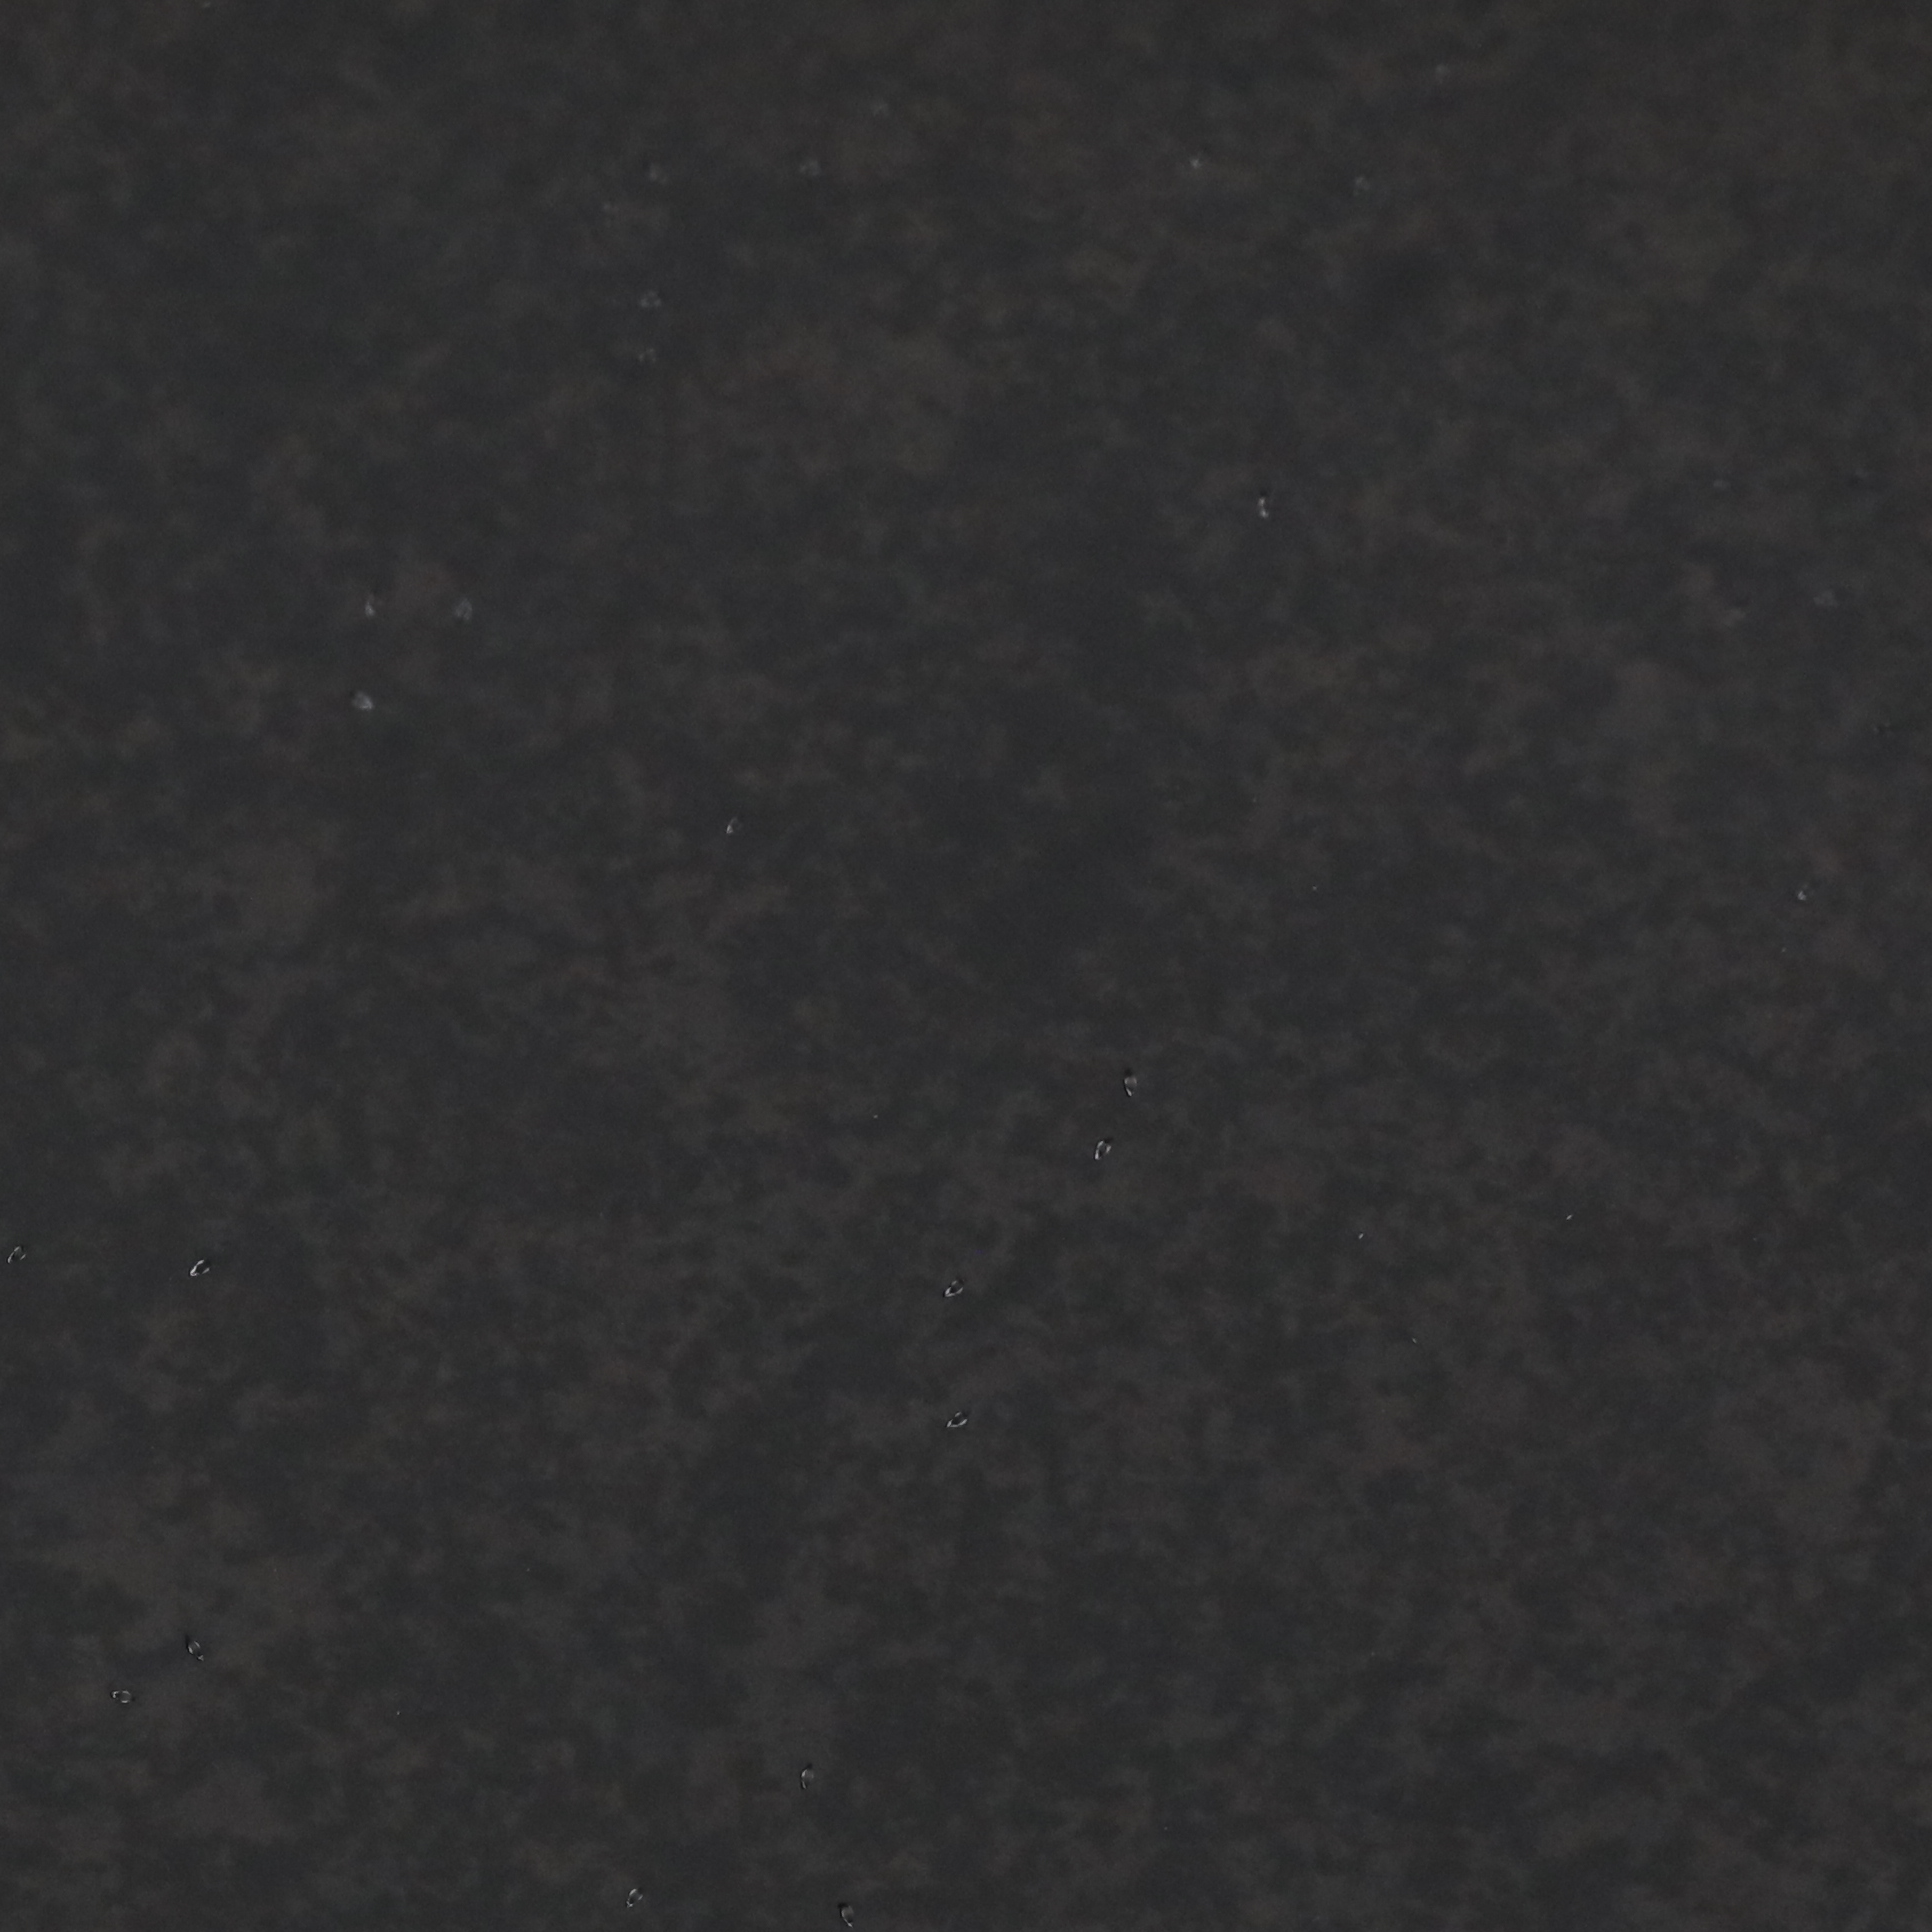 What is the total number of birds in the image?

30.